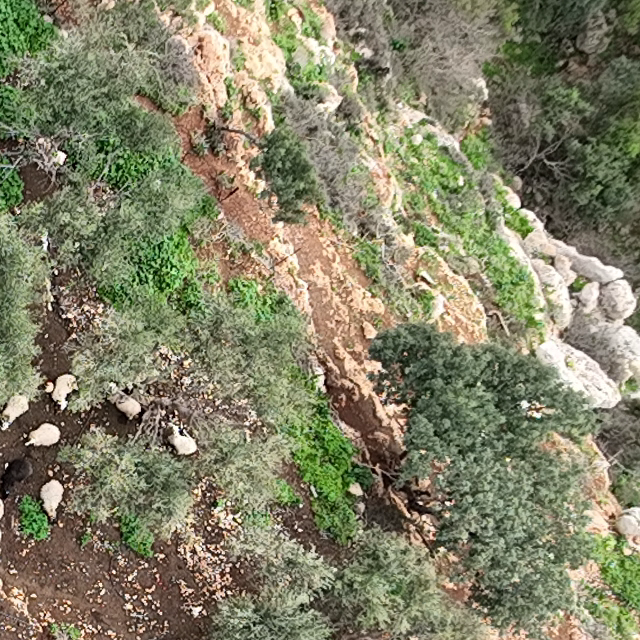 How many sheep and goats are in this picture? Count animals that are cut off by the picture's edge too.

7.